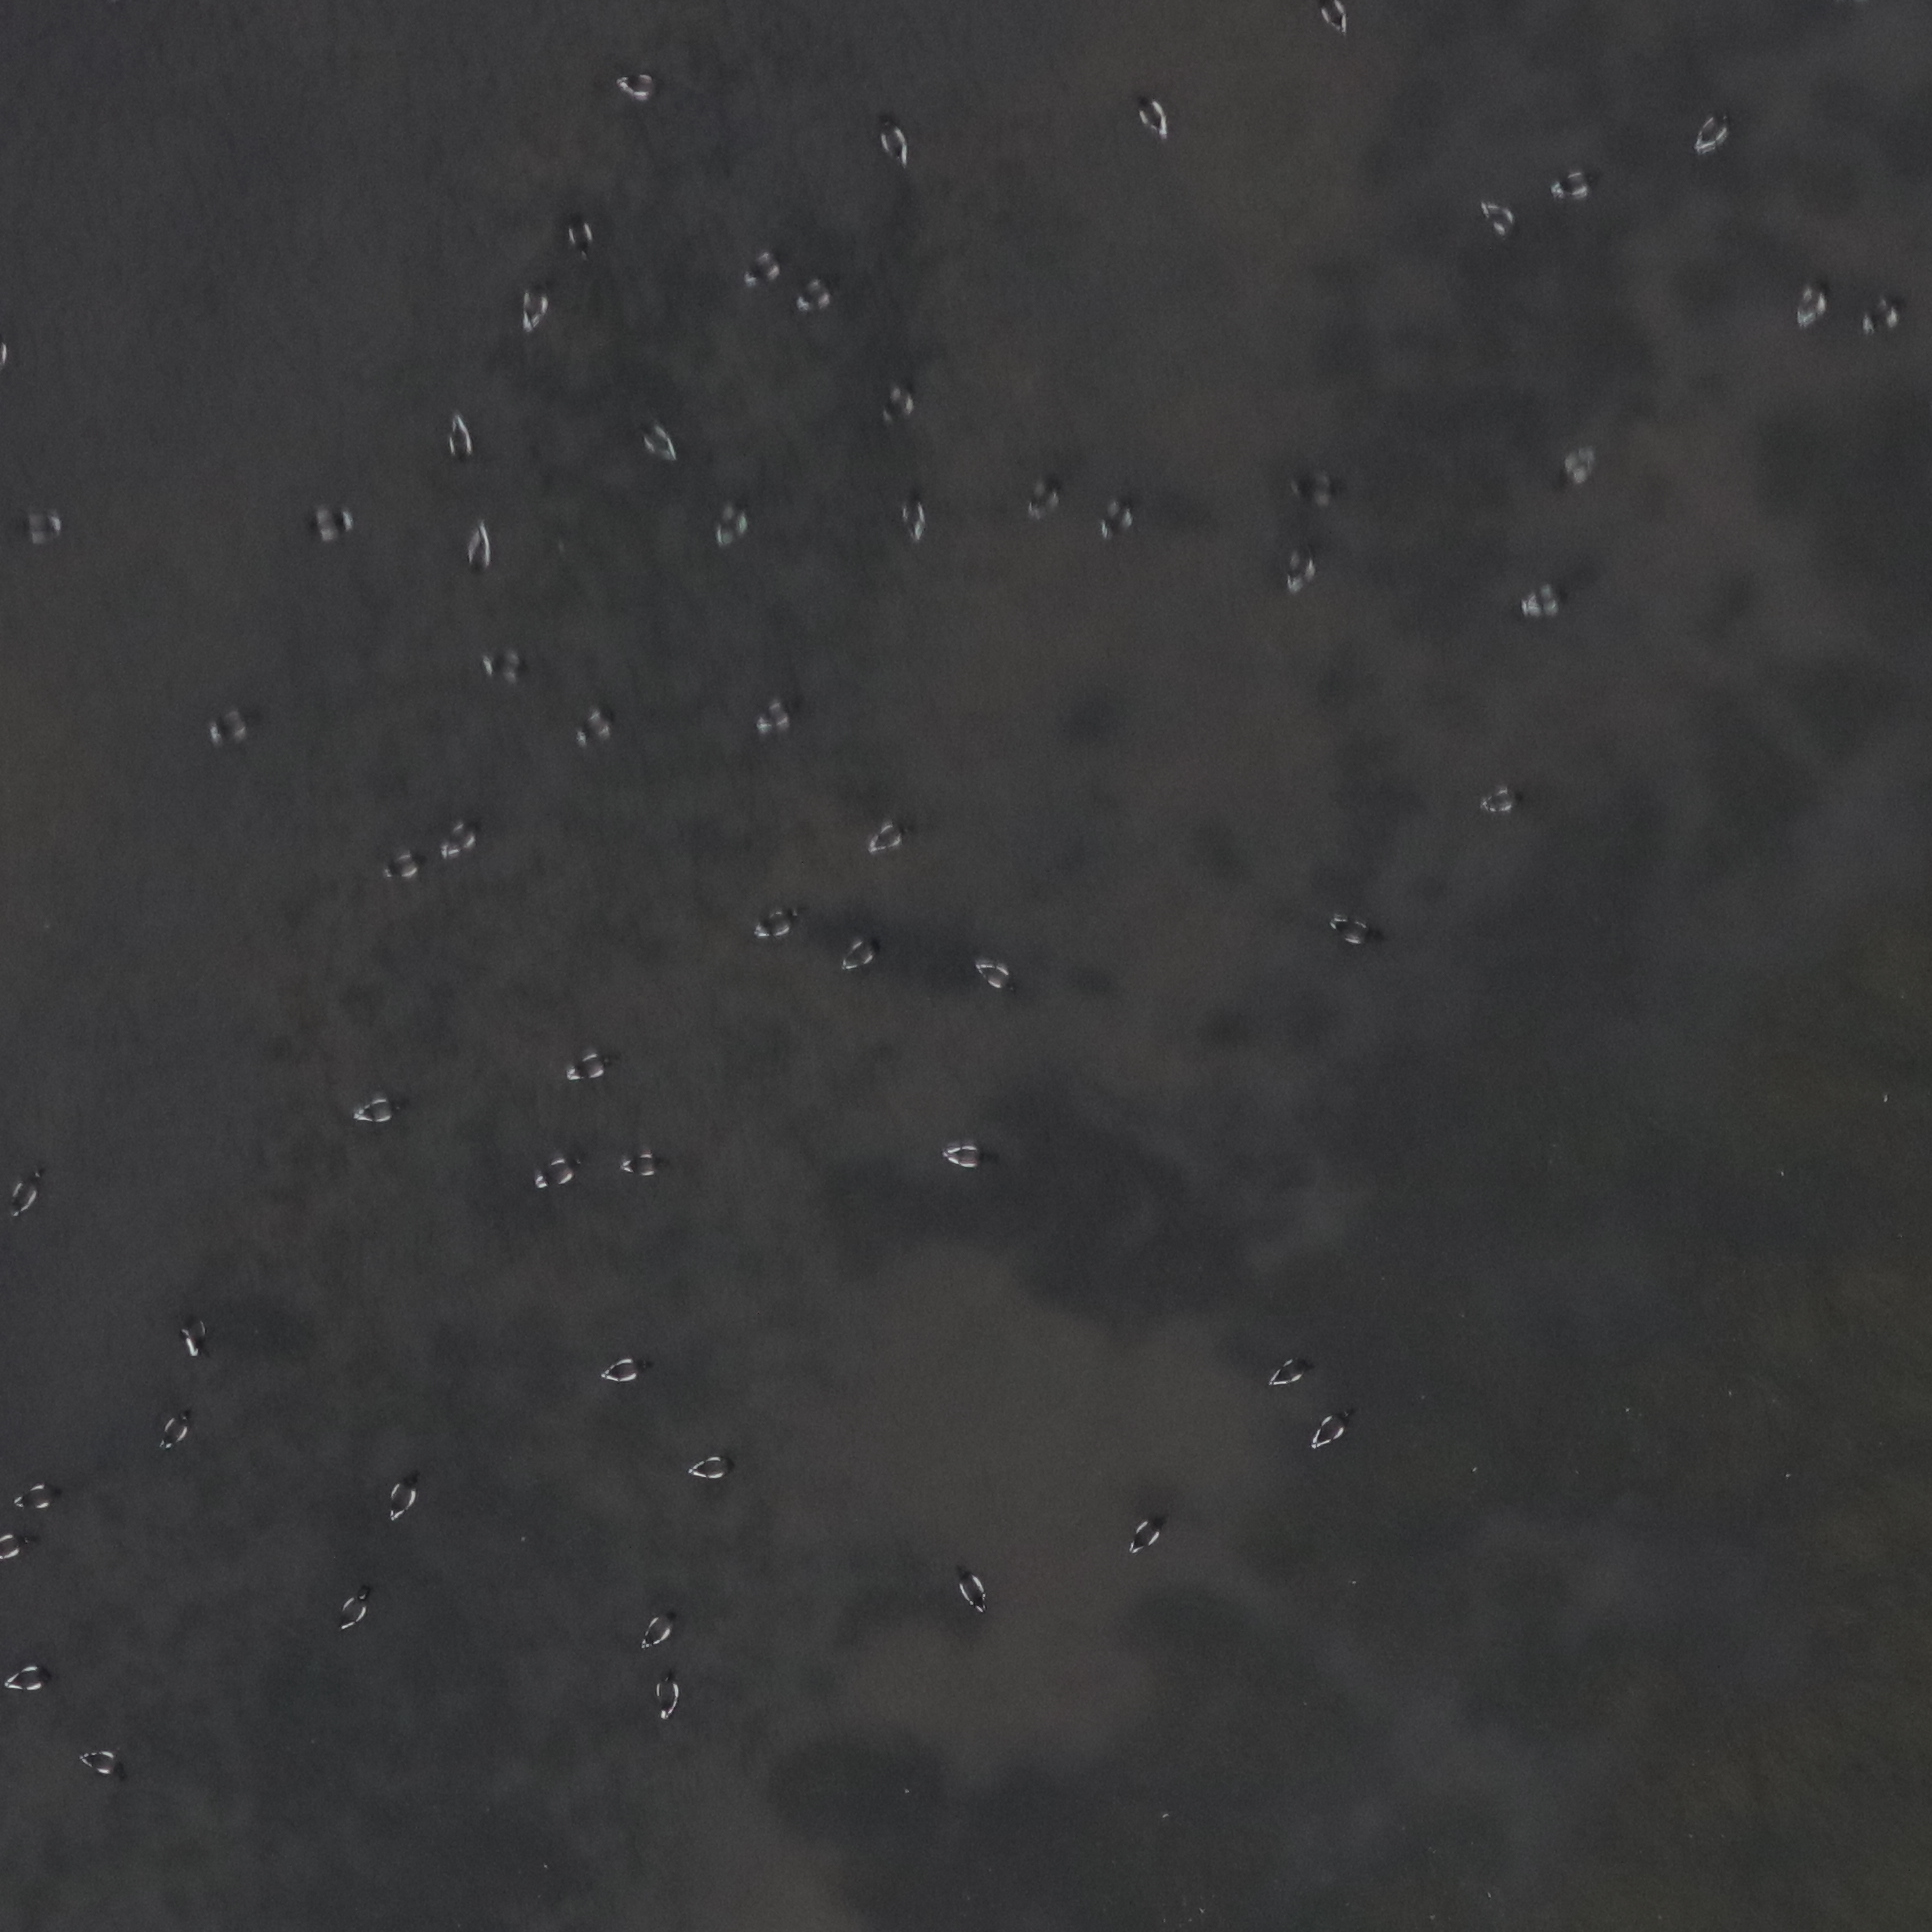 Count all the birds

61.